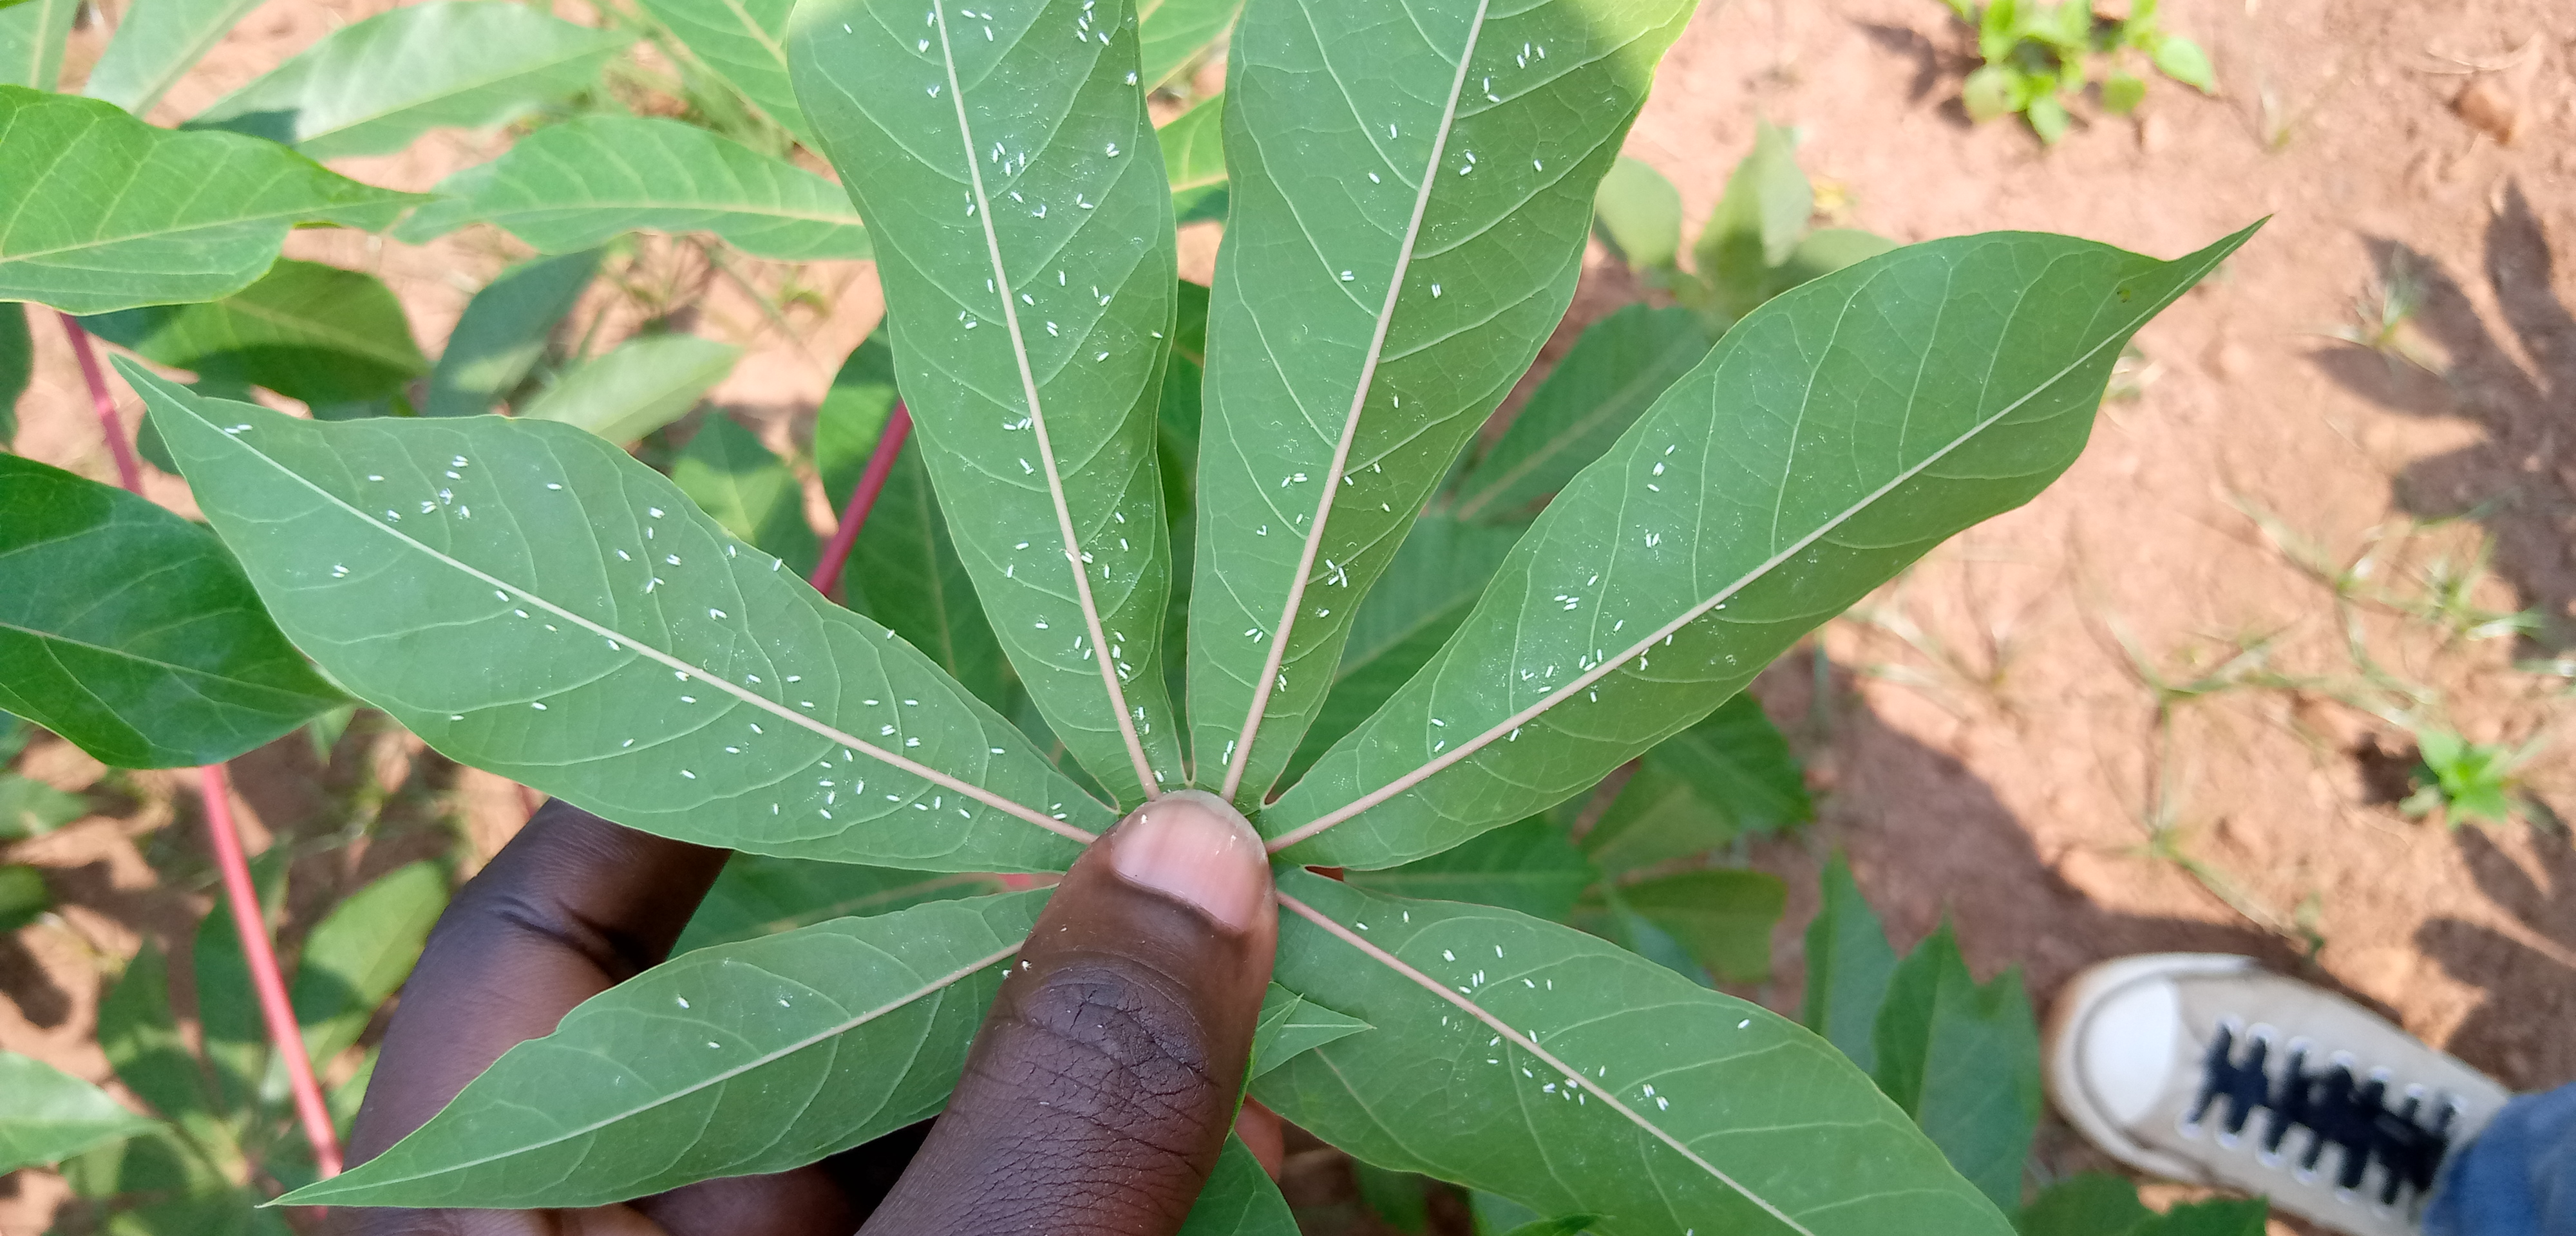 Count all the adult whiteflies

137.